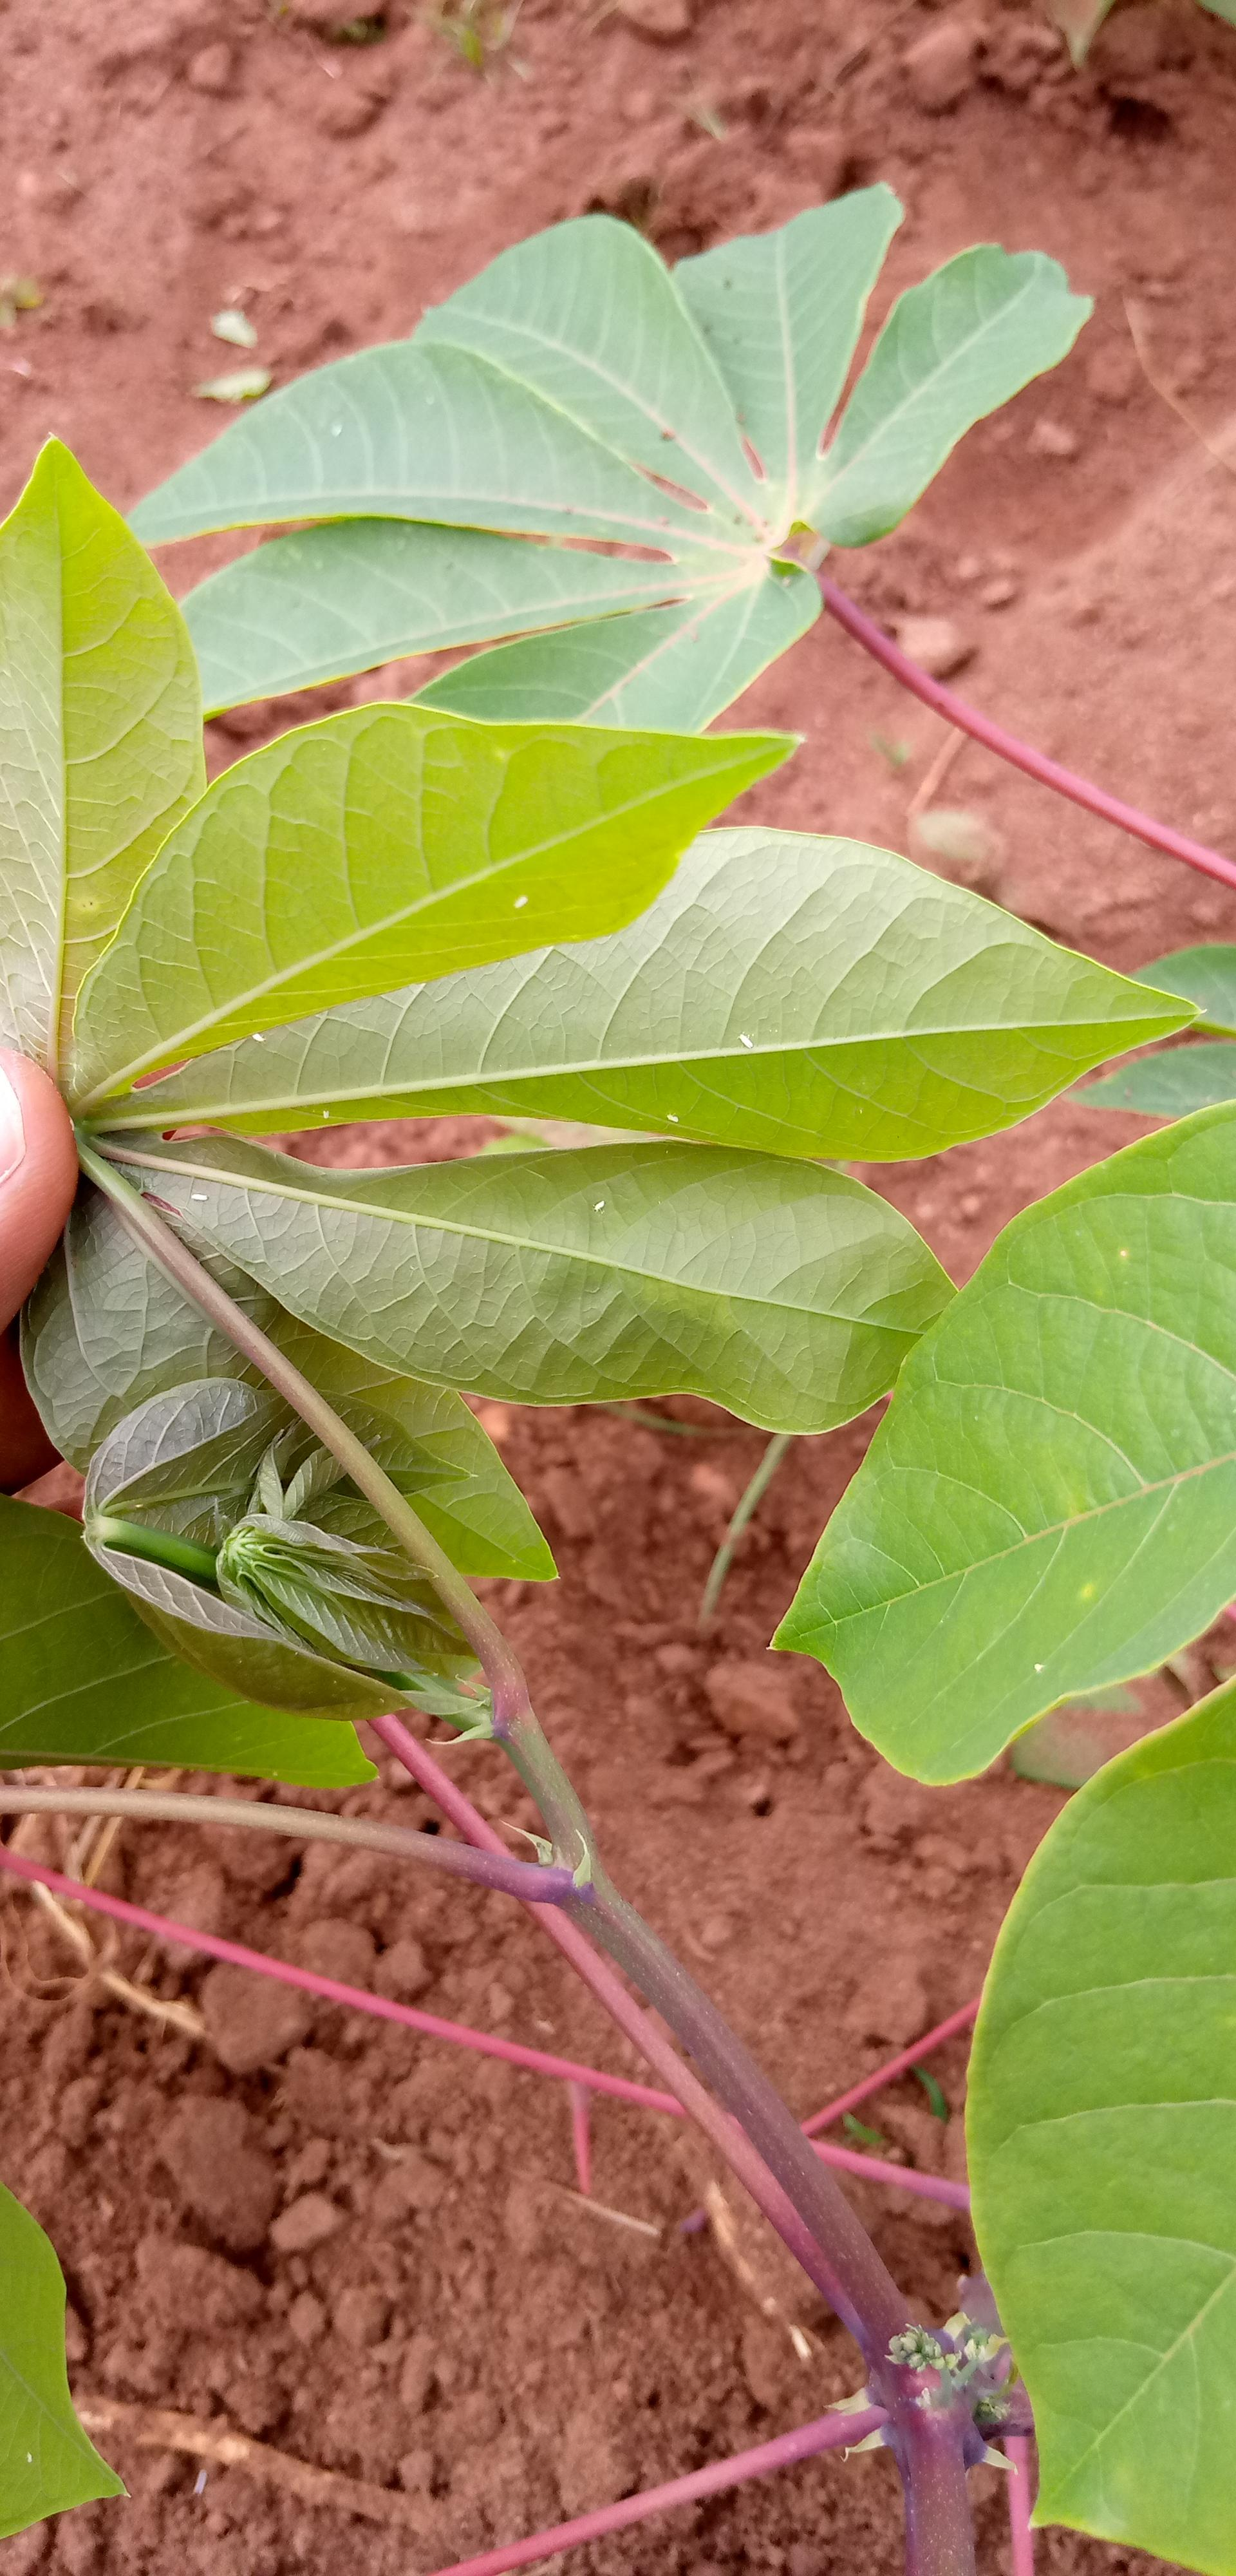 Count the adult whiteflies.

7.